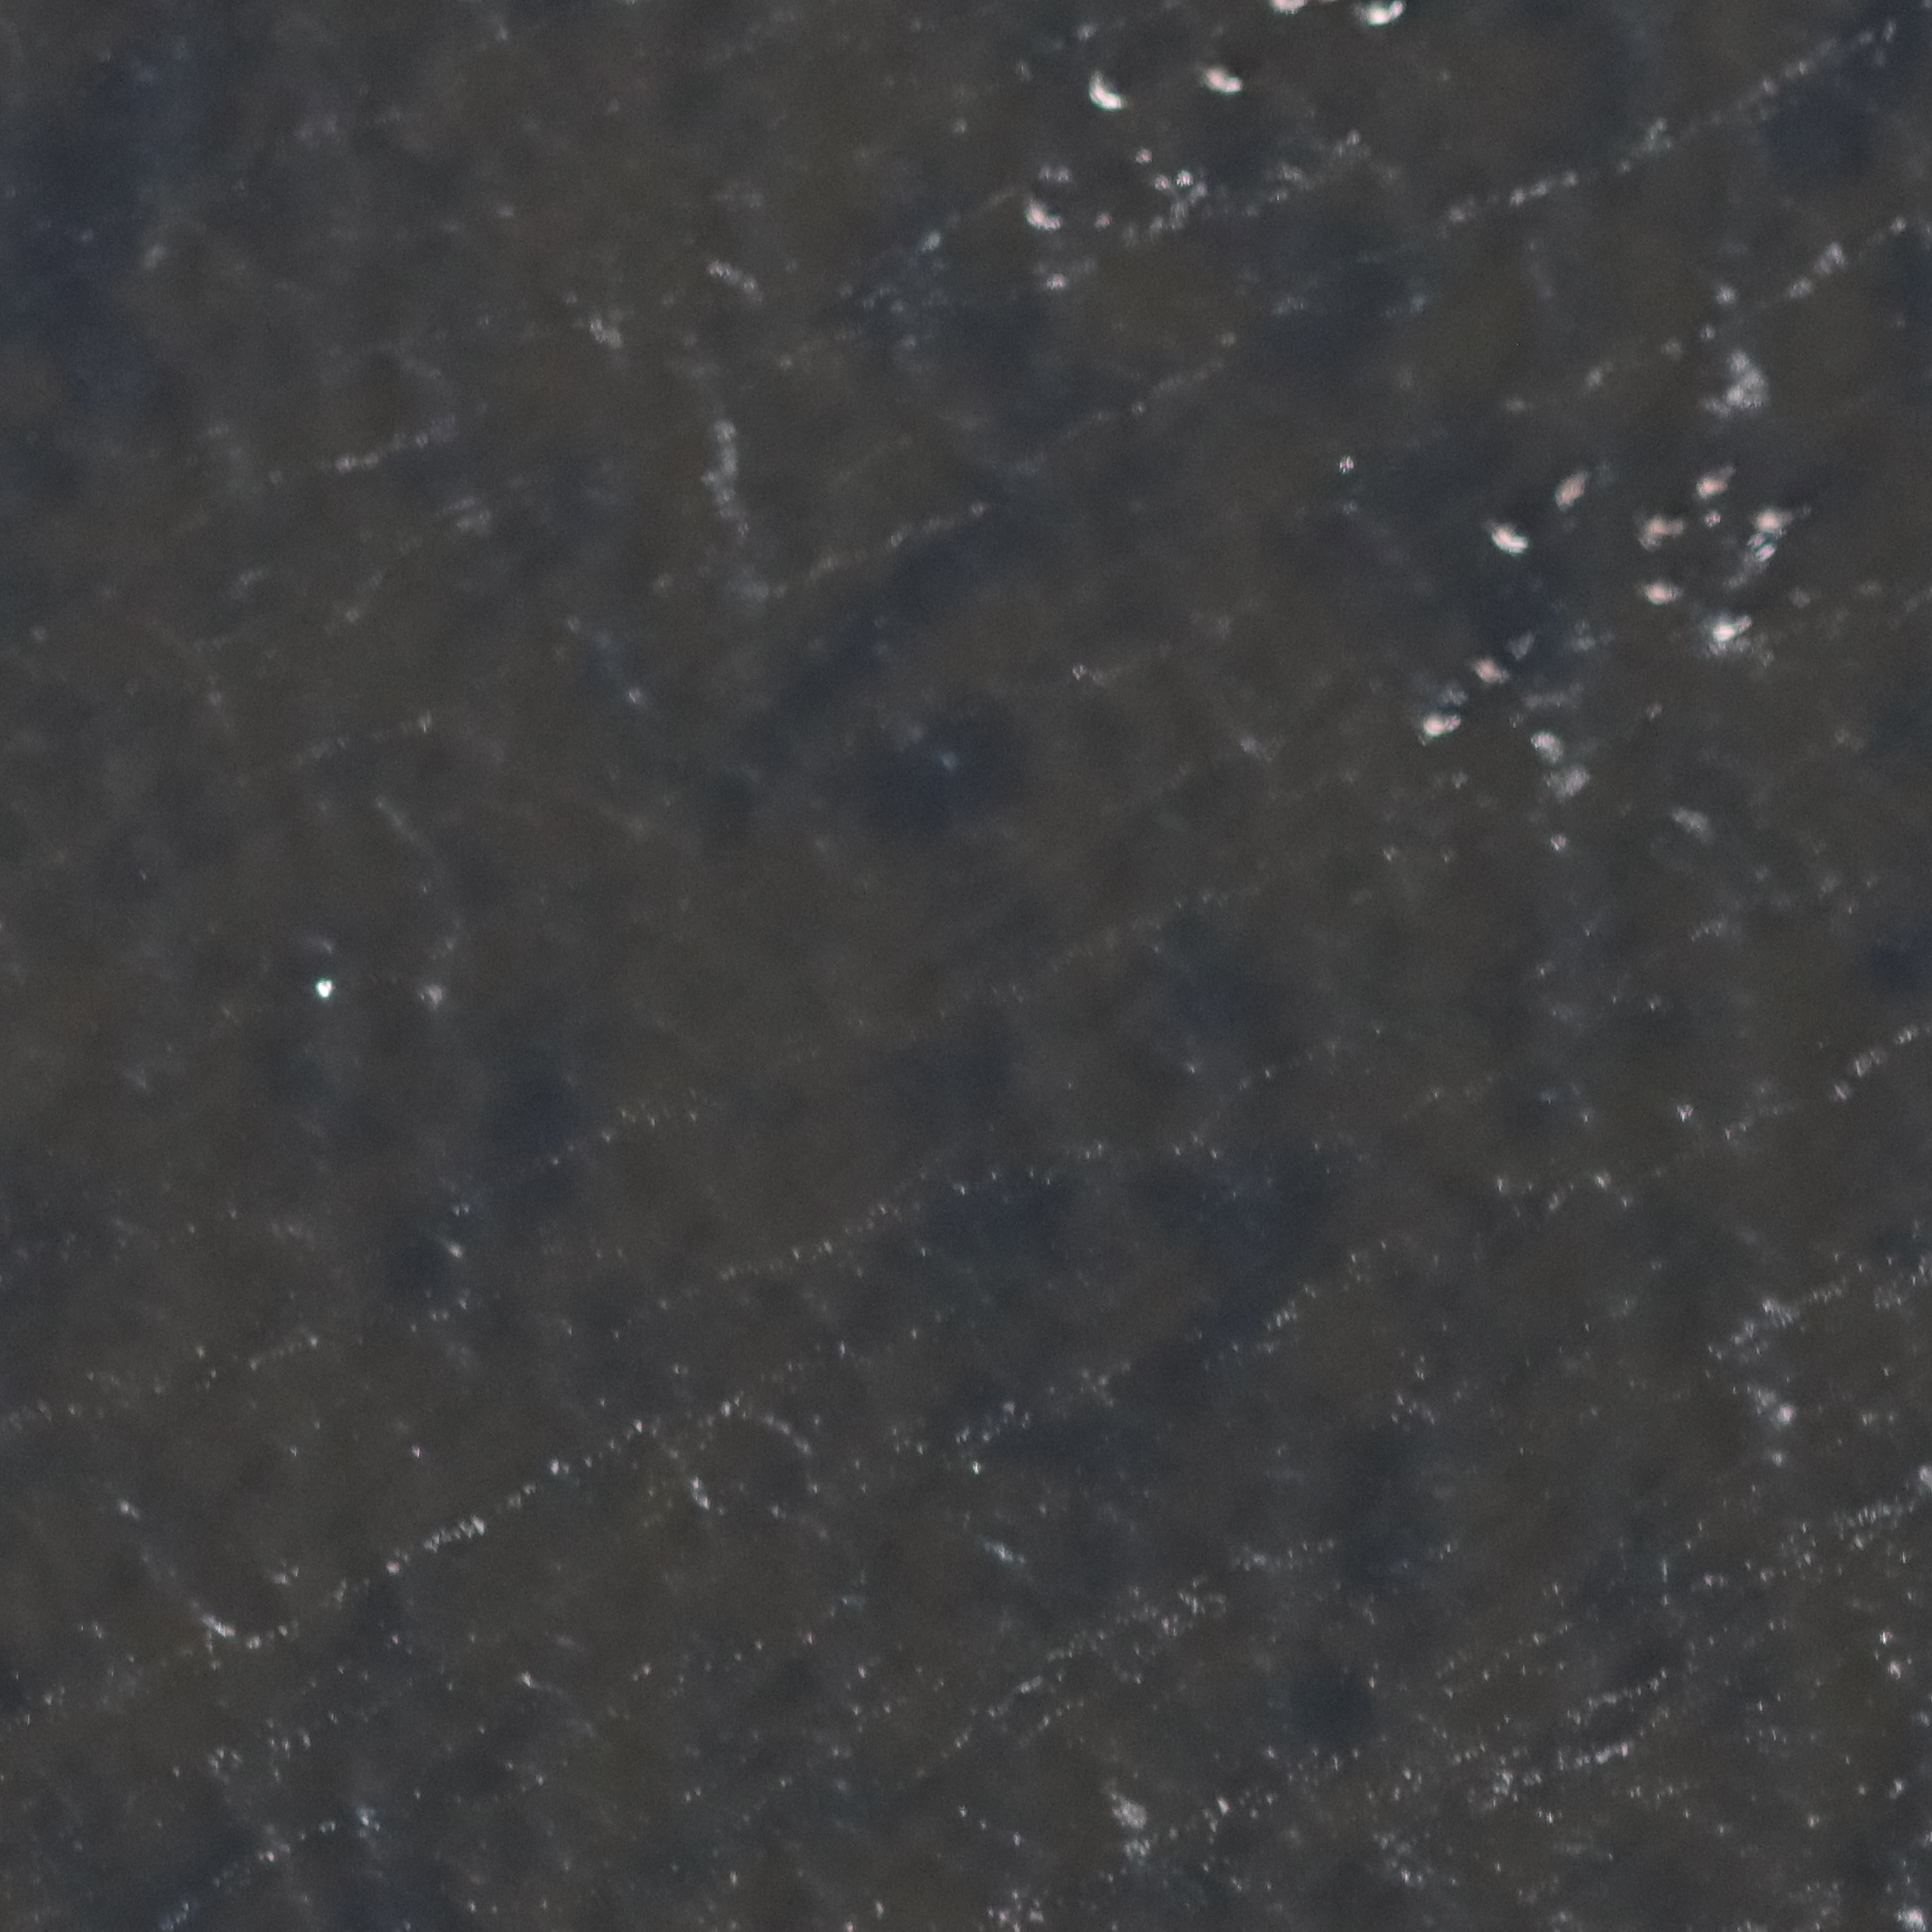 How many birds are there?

14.